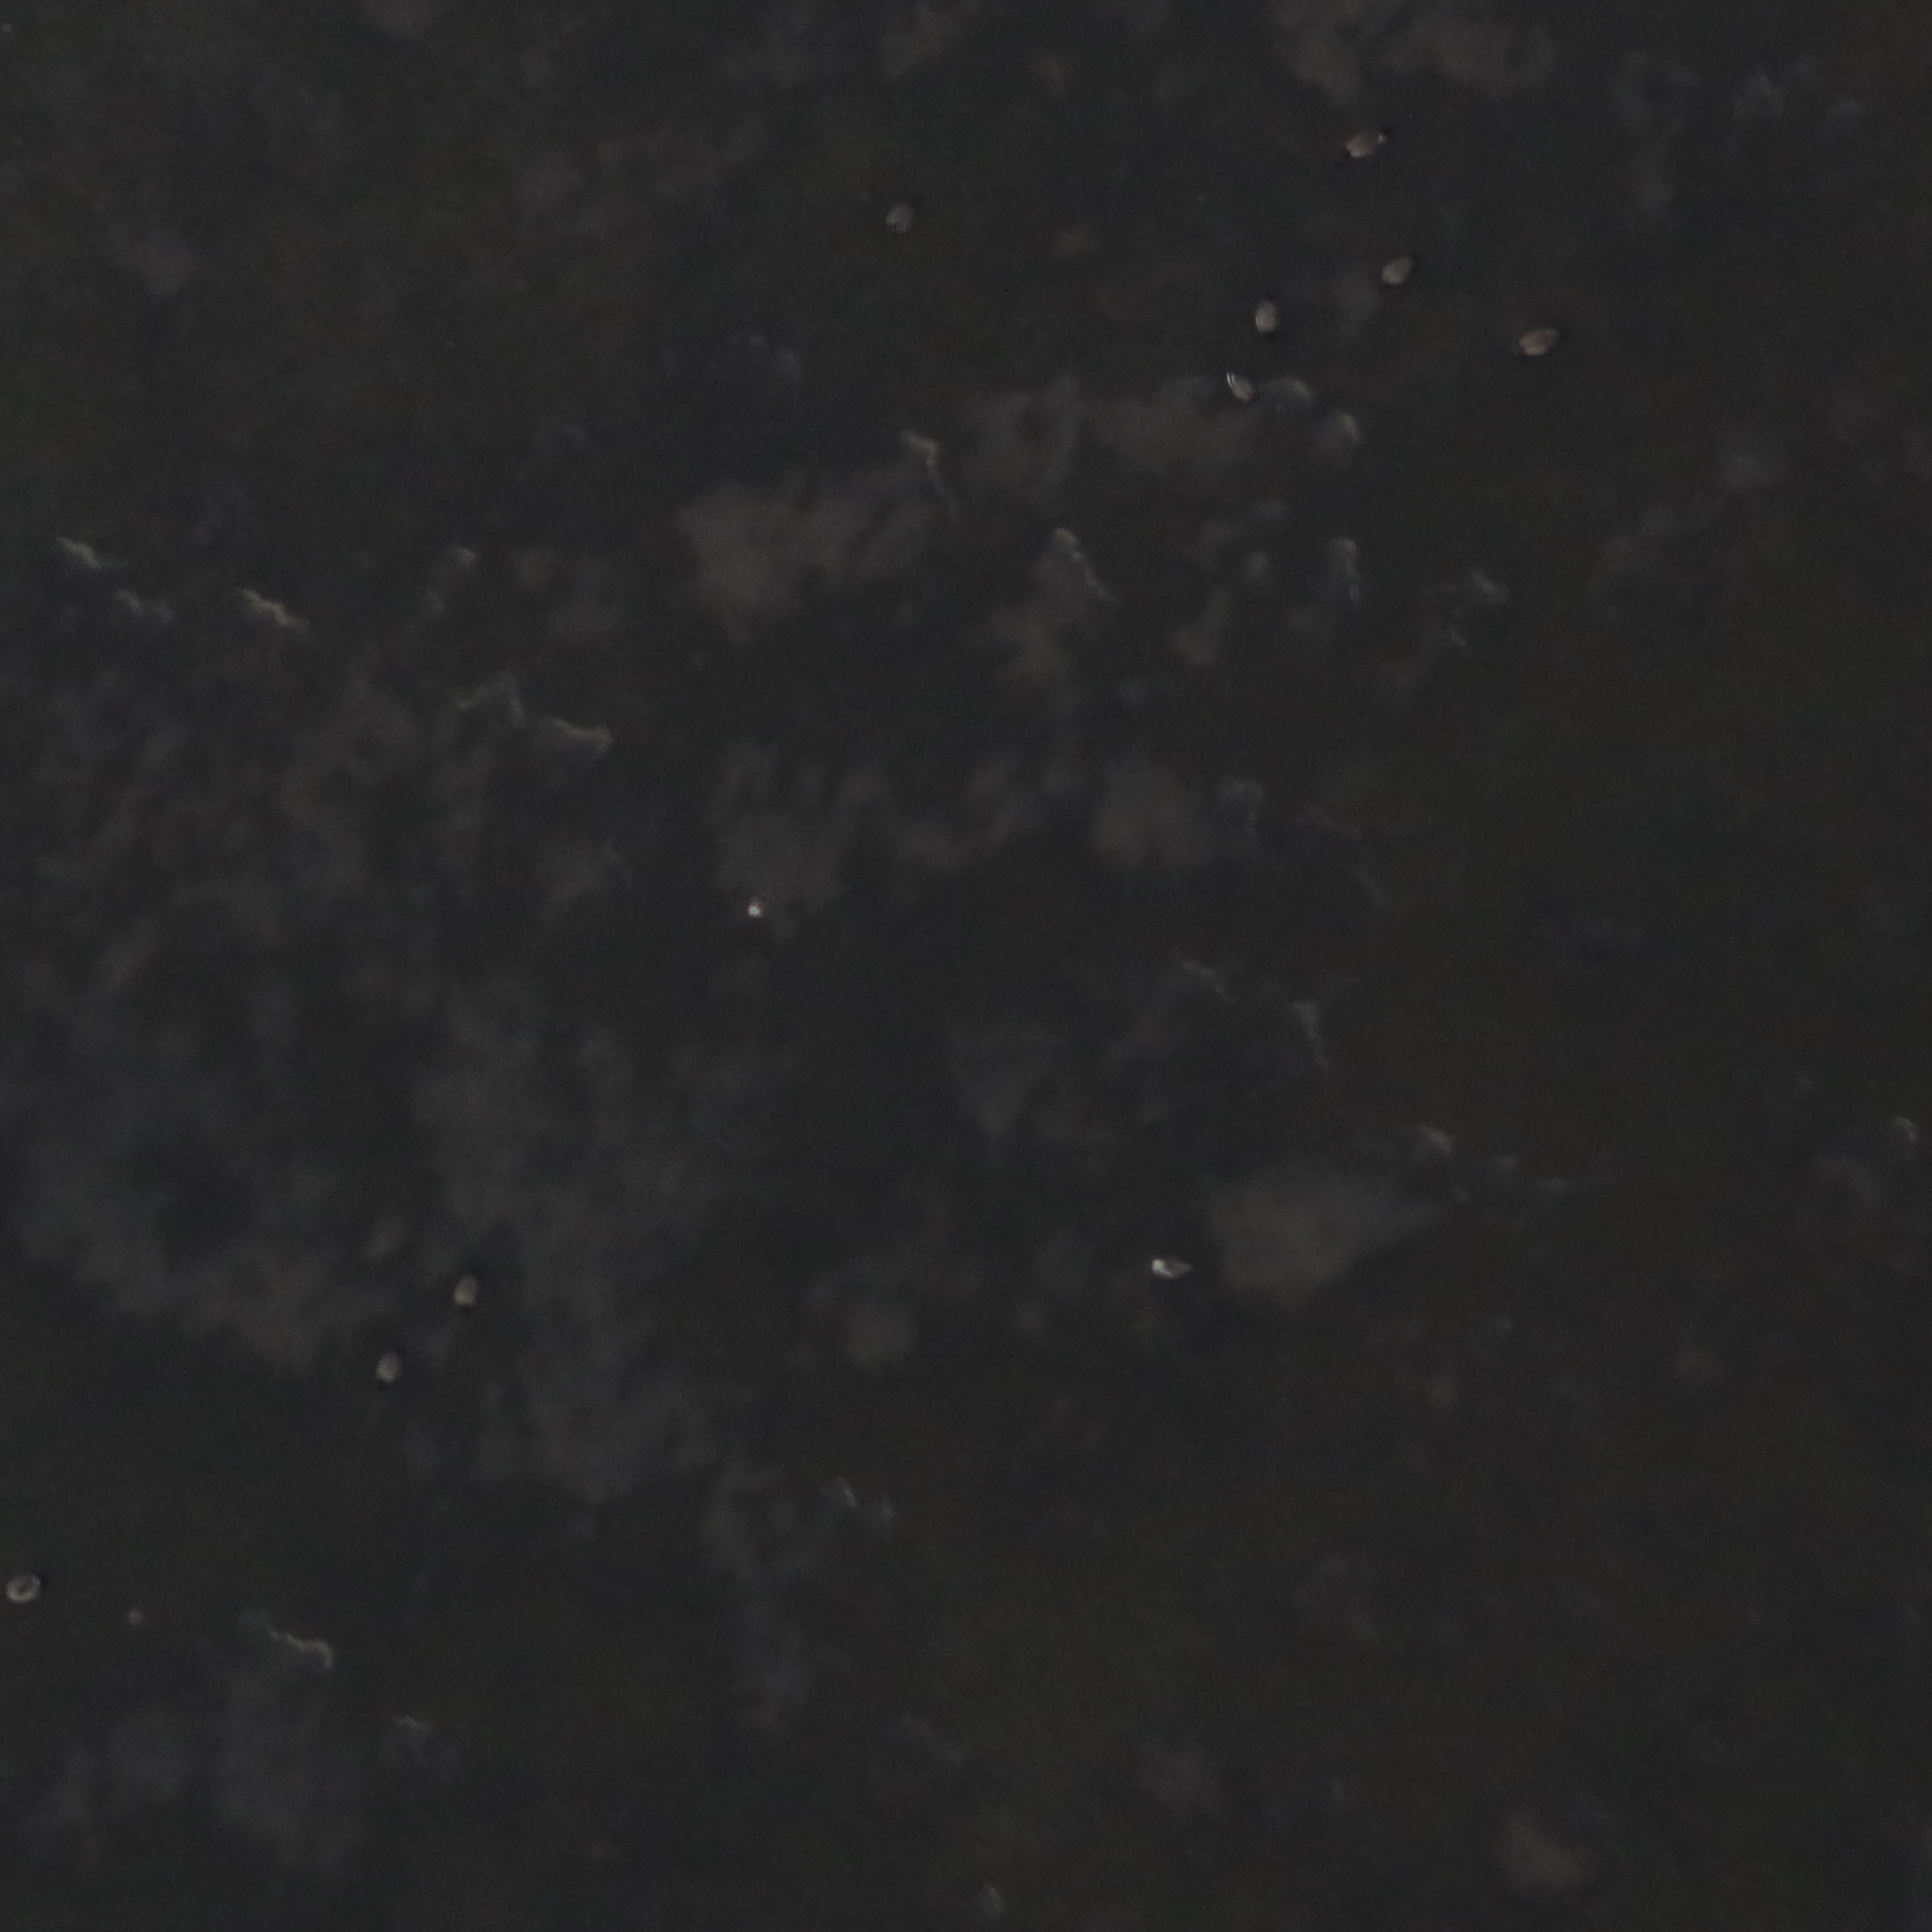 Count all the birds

10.